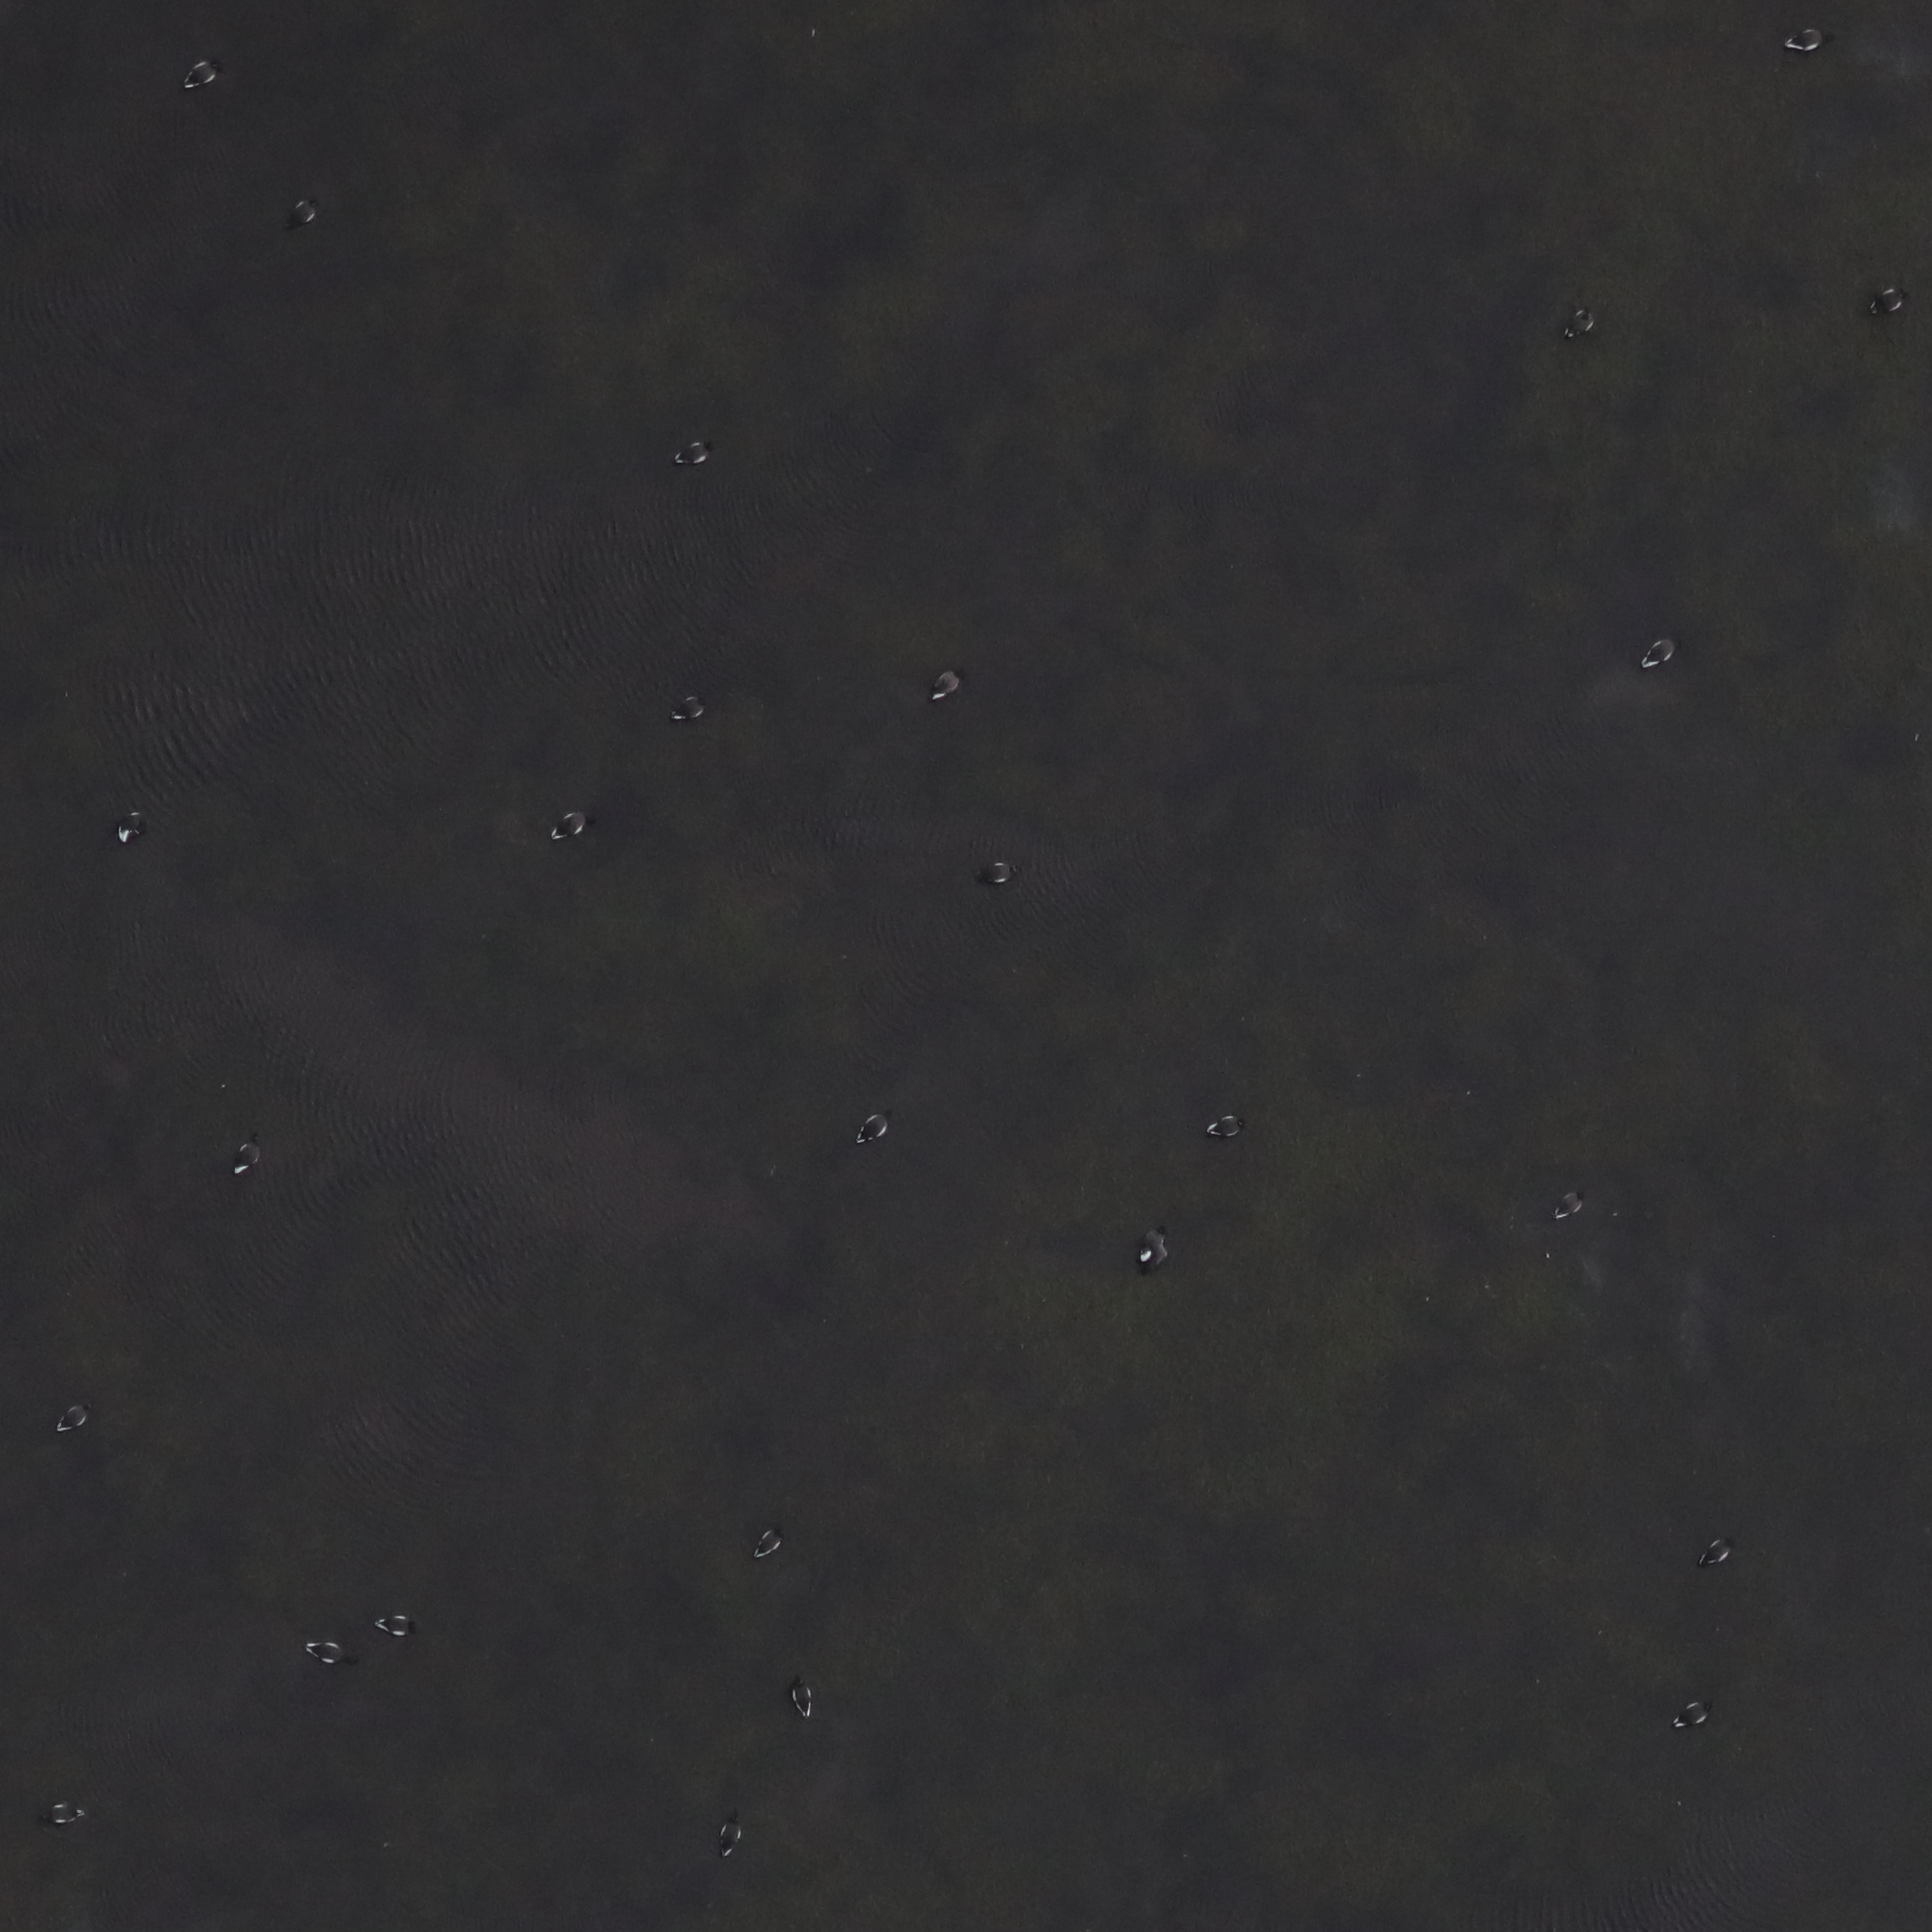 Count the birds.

26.